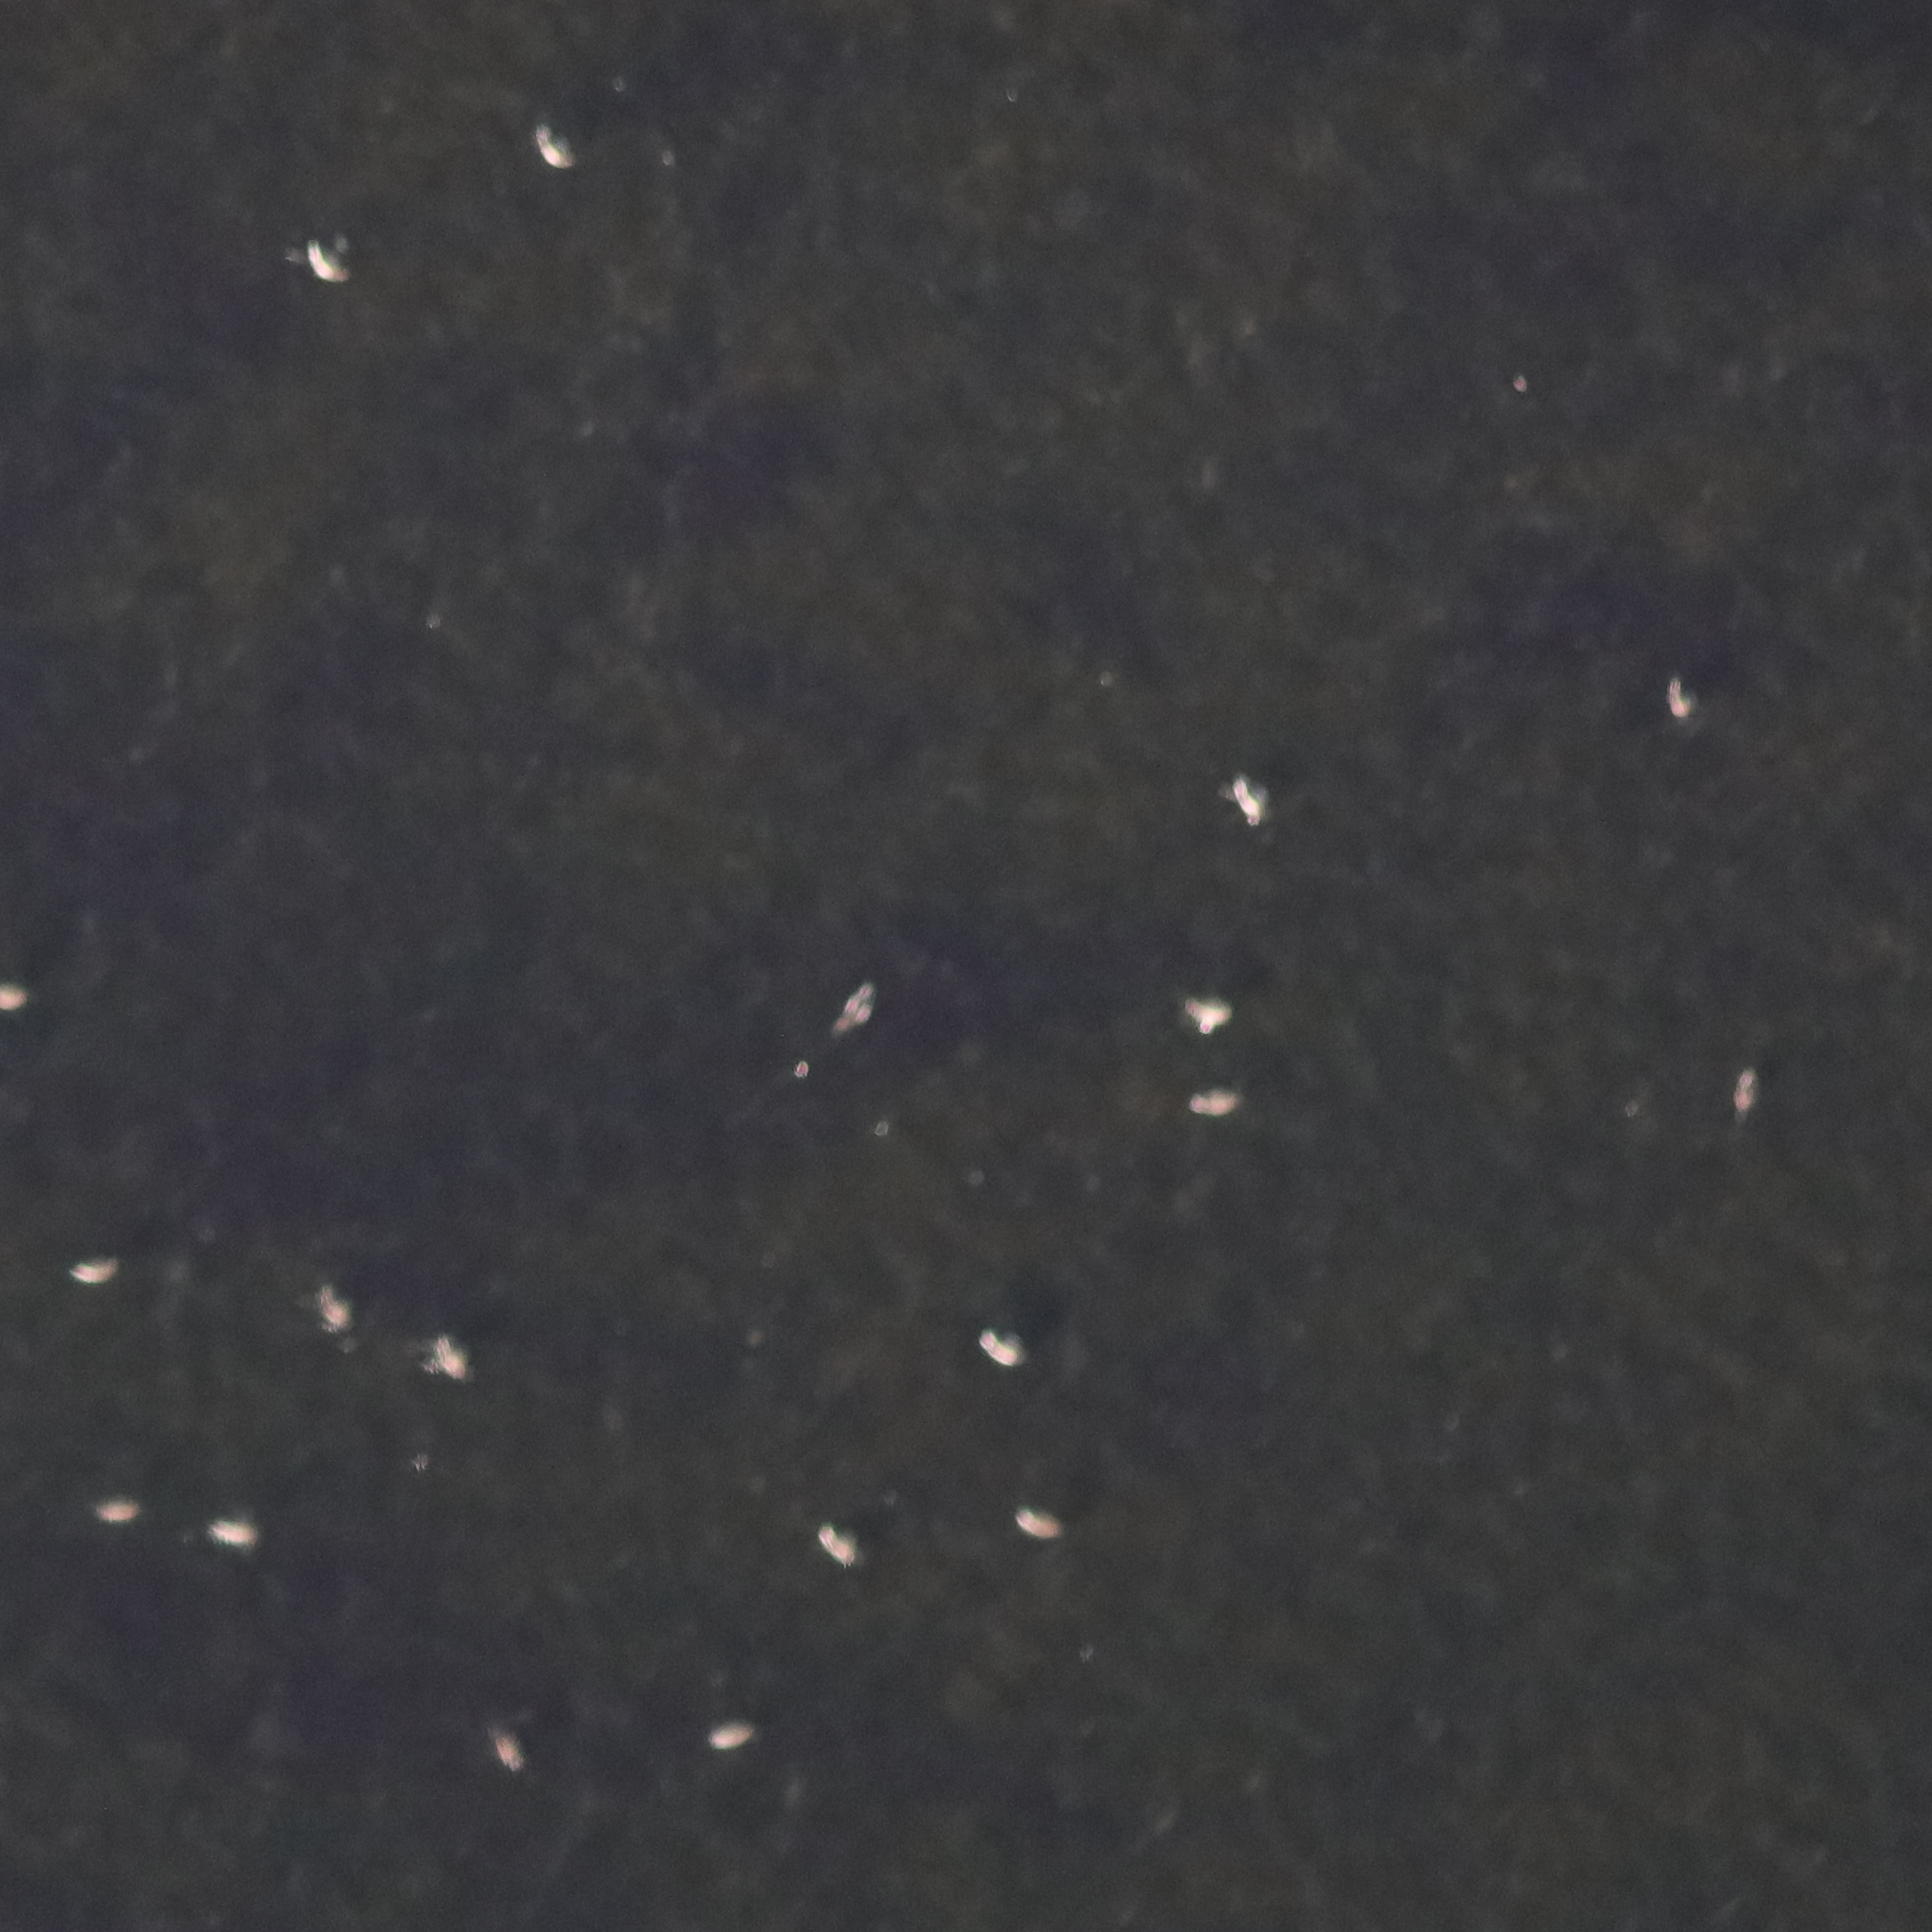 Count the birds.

19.